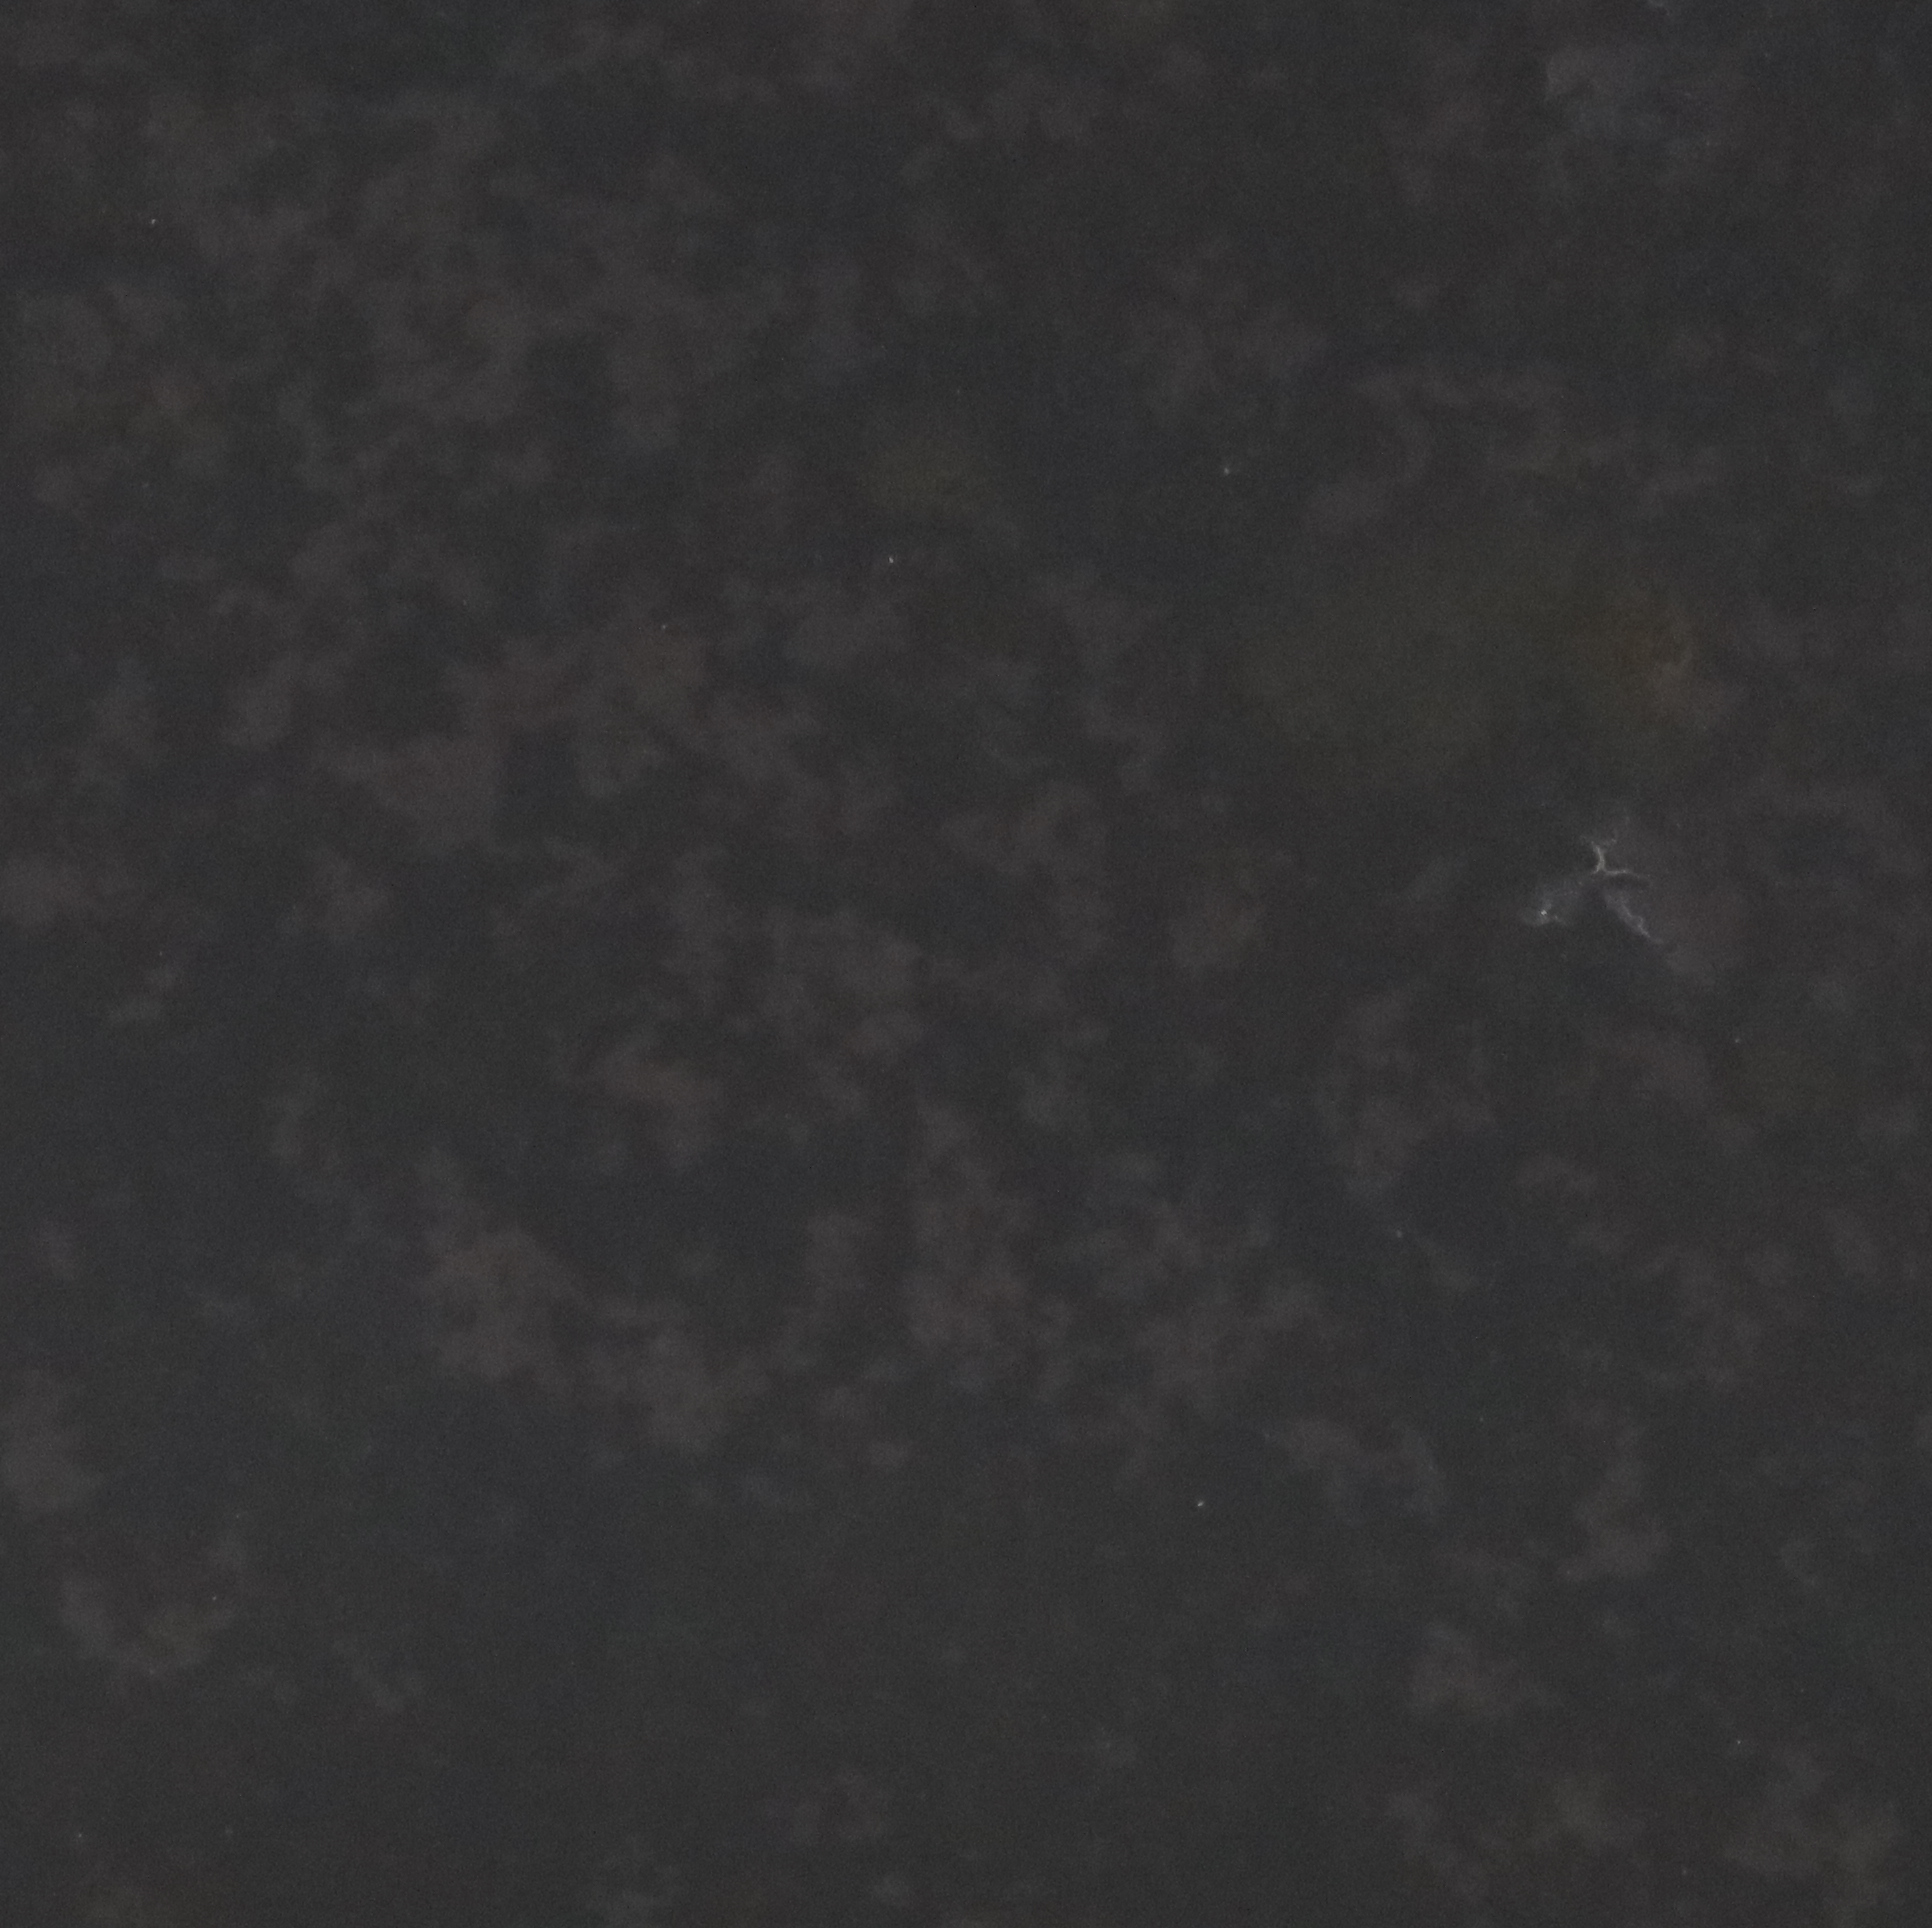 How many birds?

0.